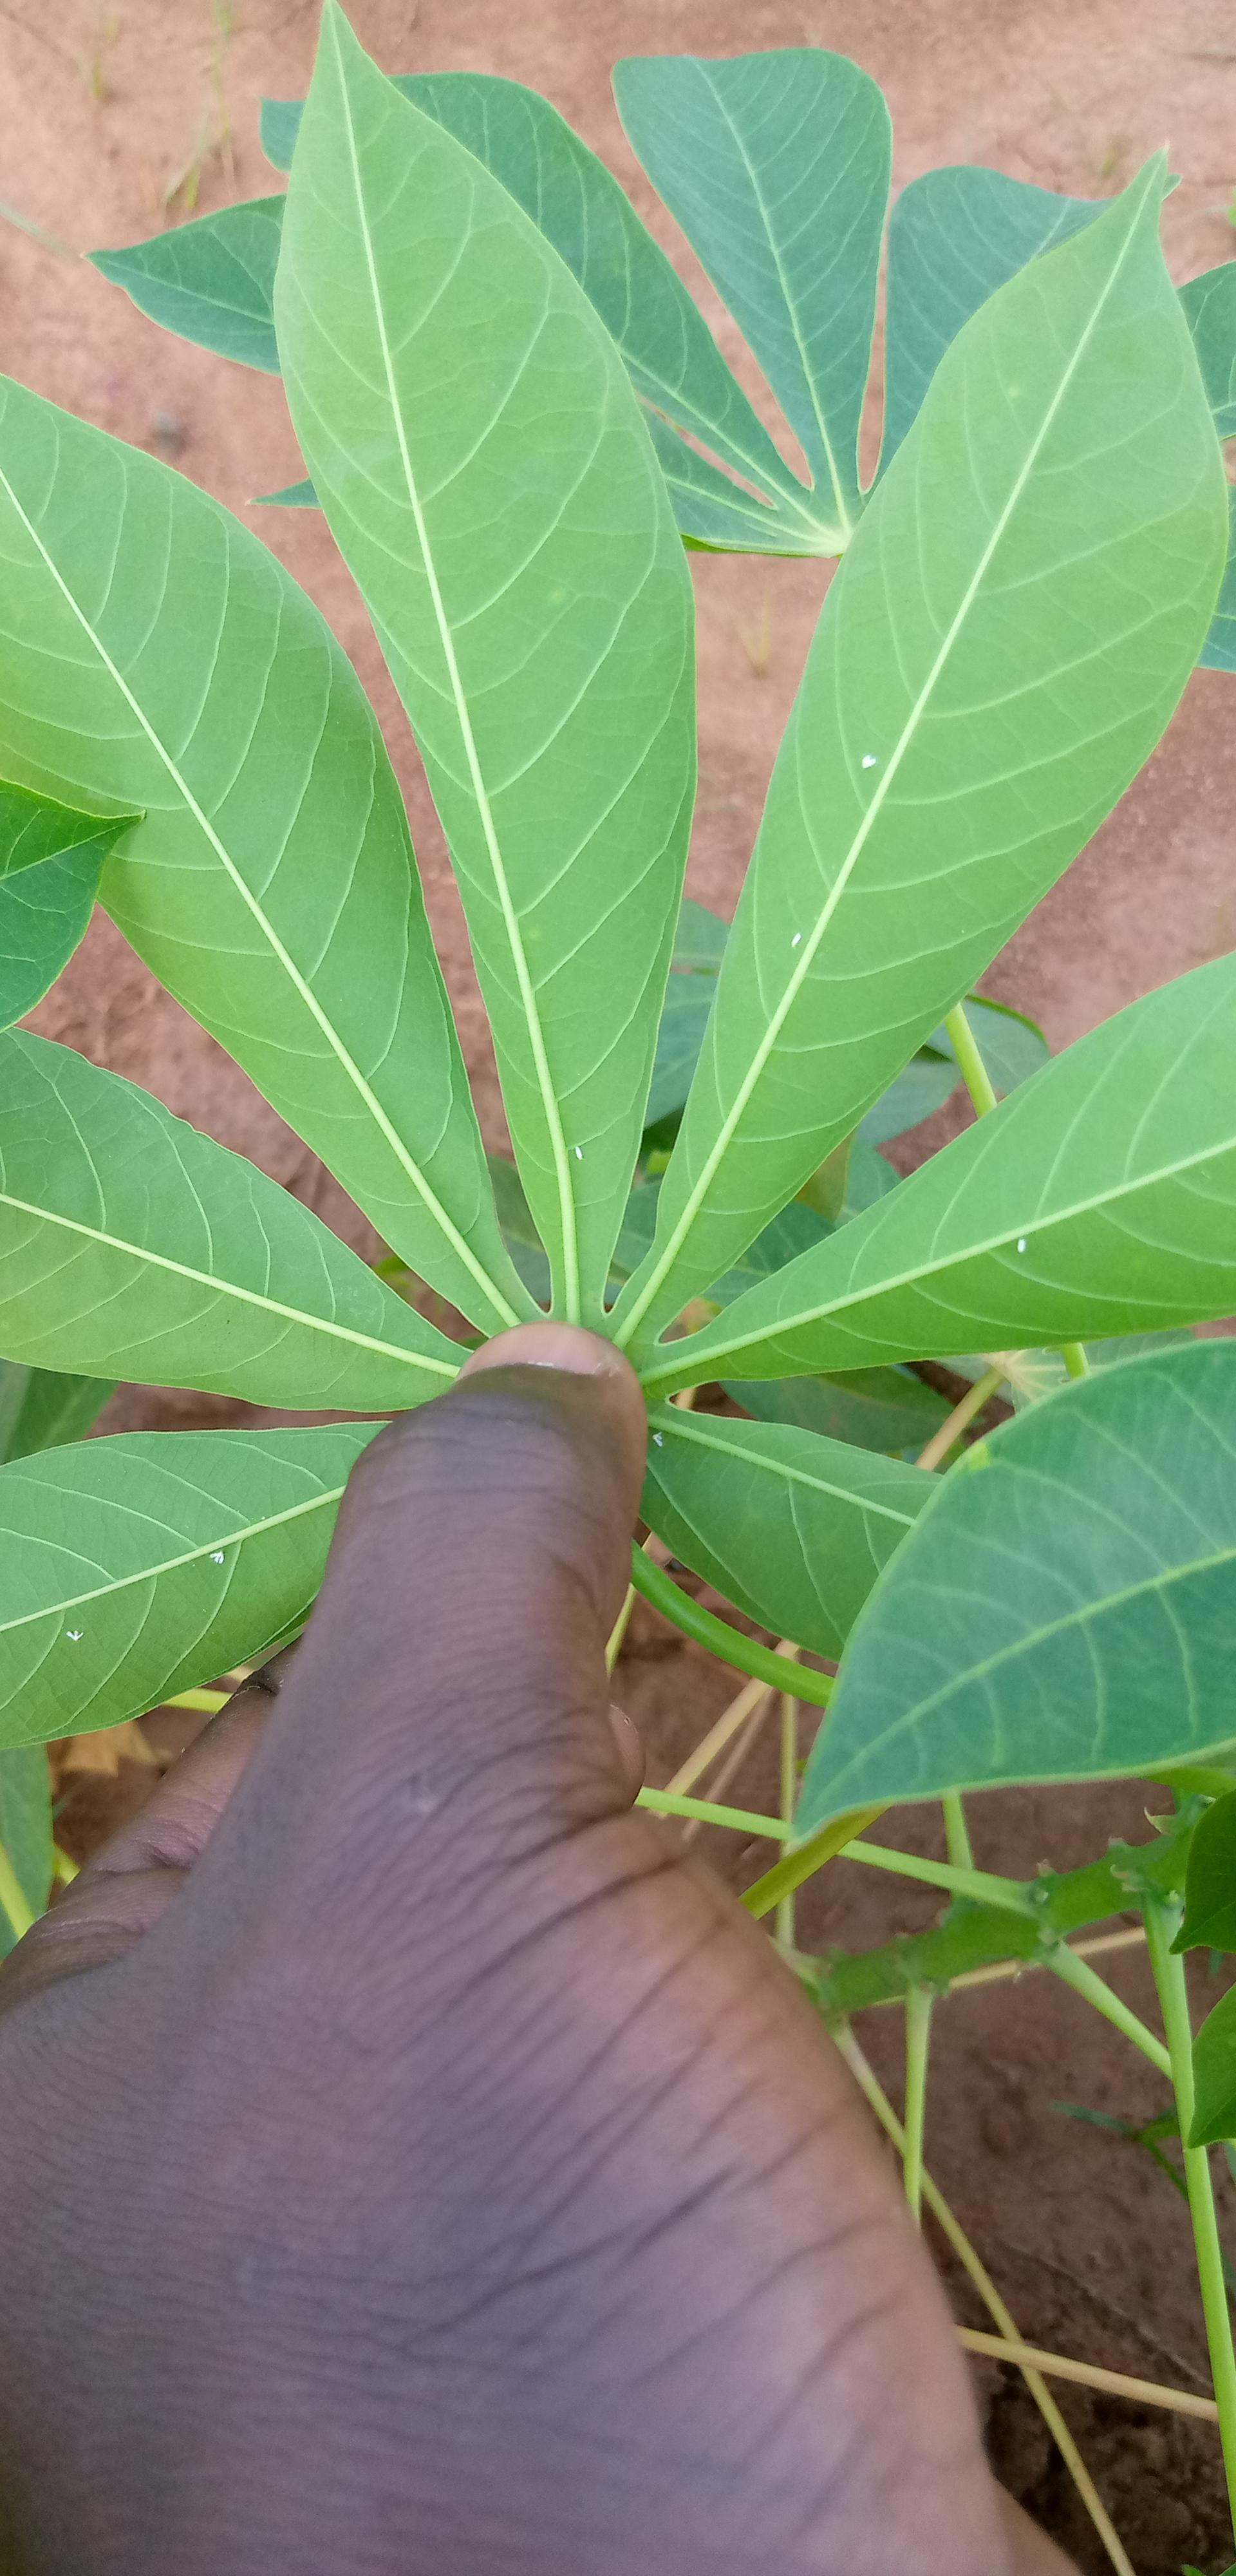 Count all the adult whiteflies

7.